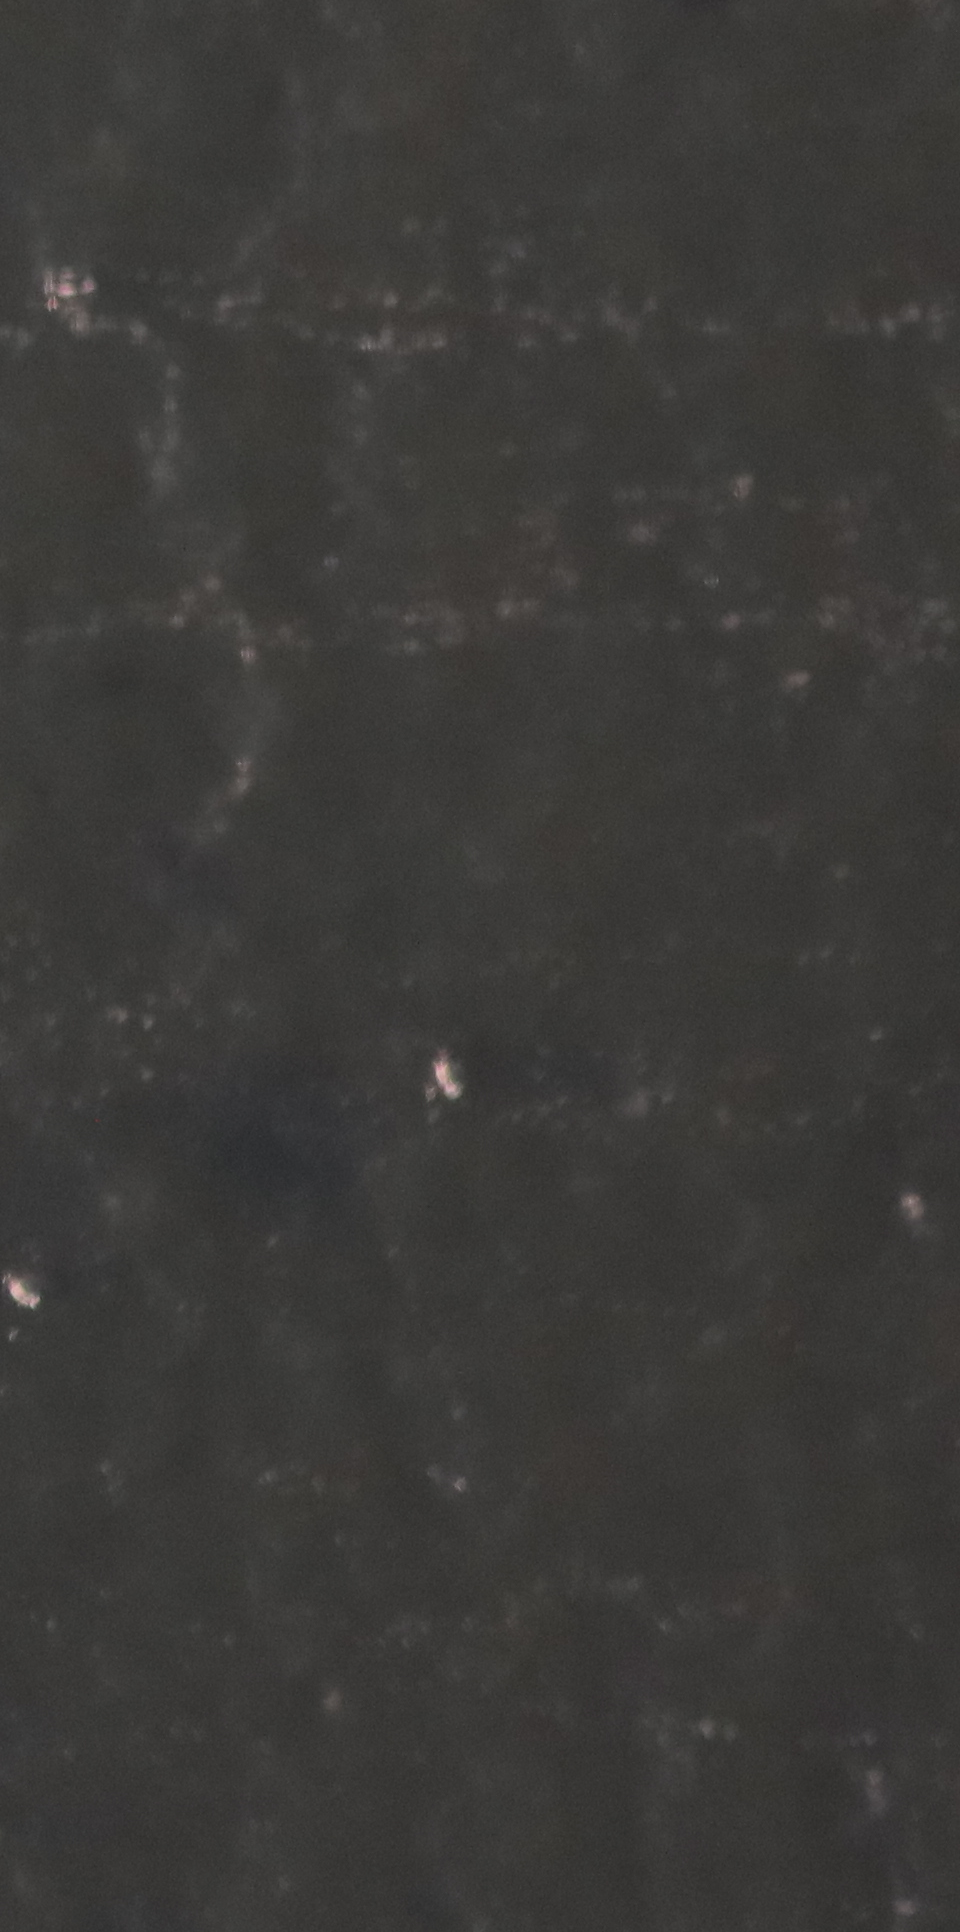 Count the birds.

3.